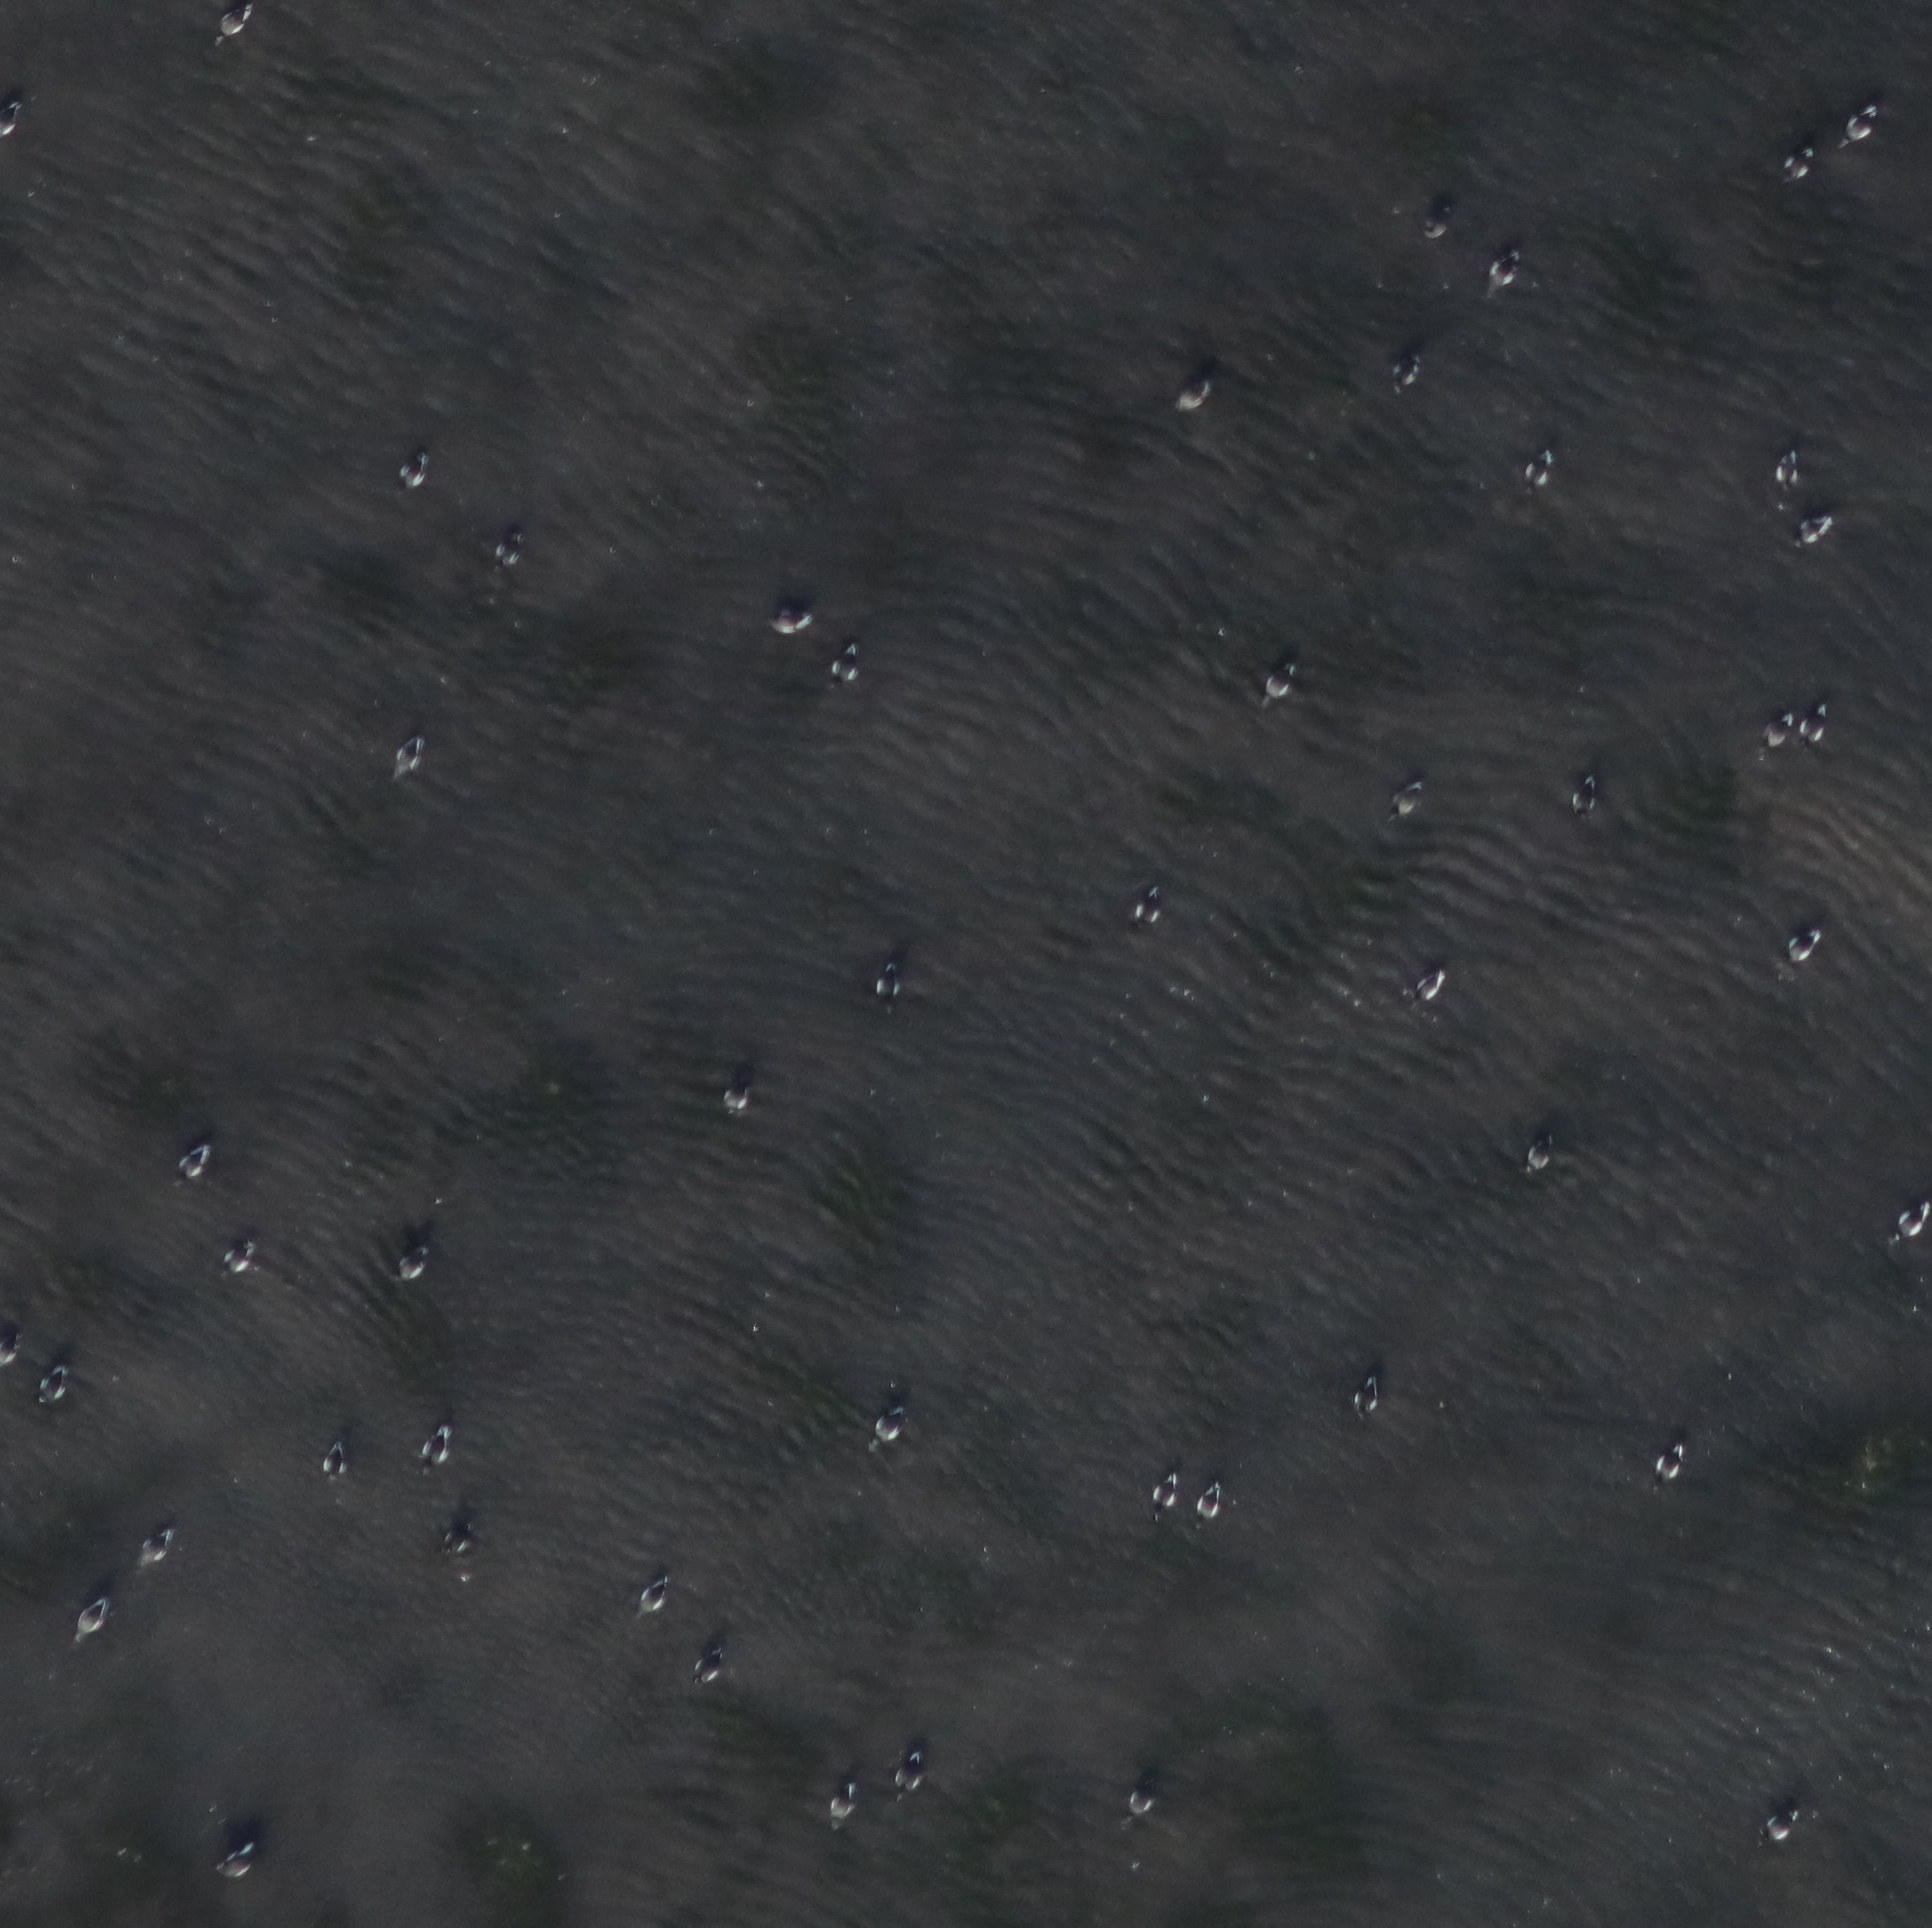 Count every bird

49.